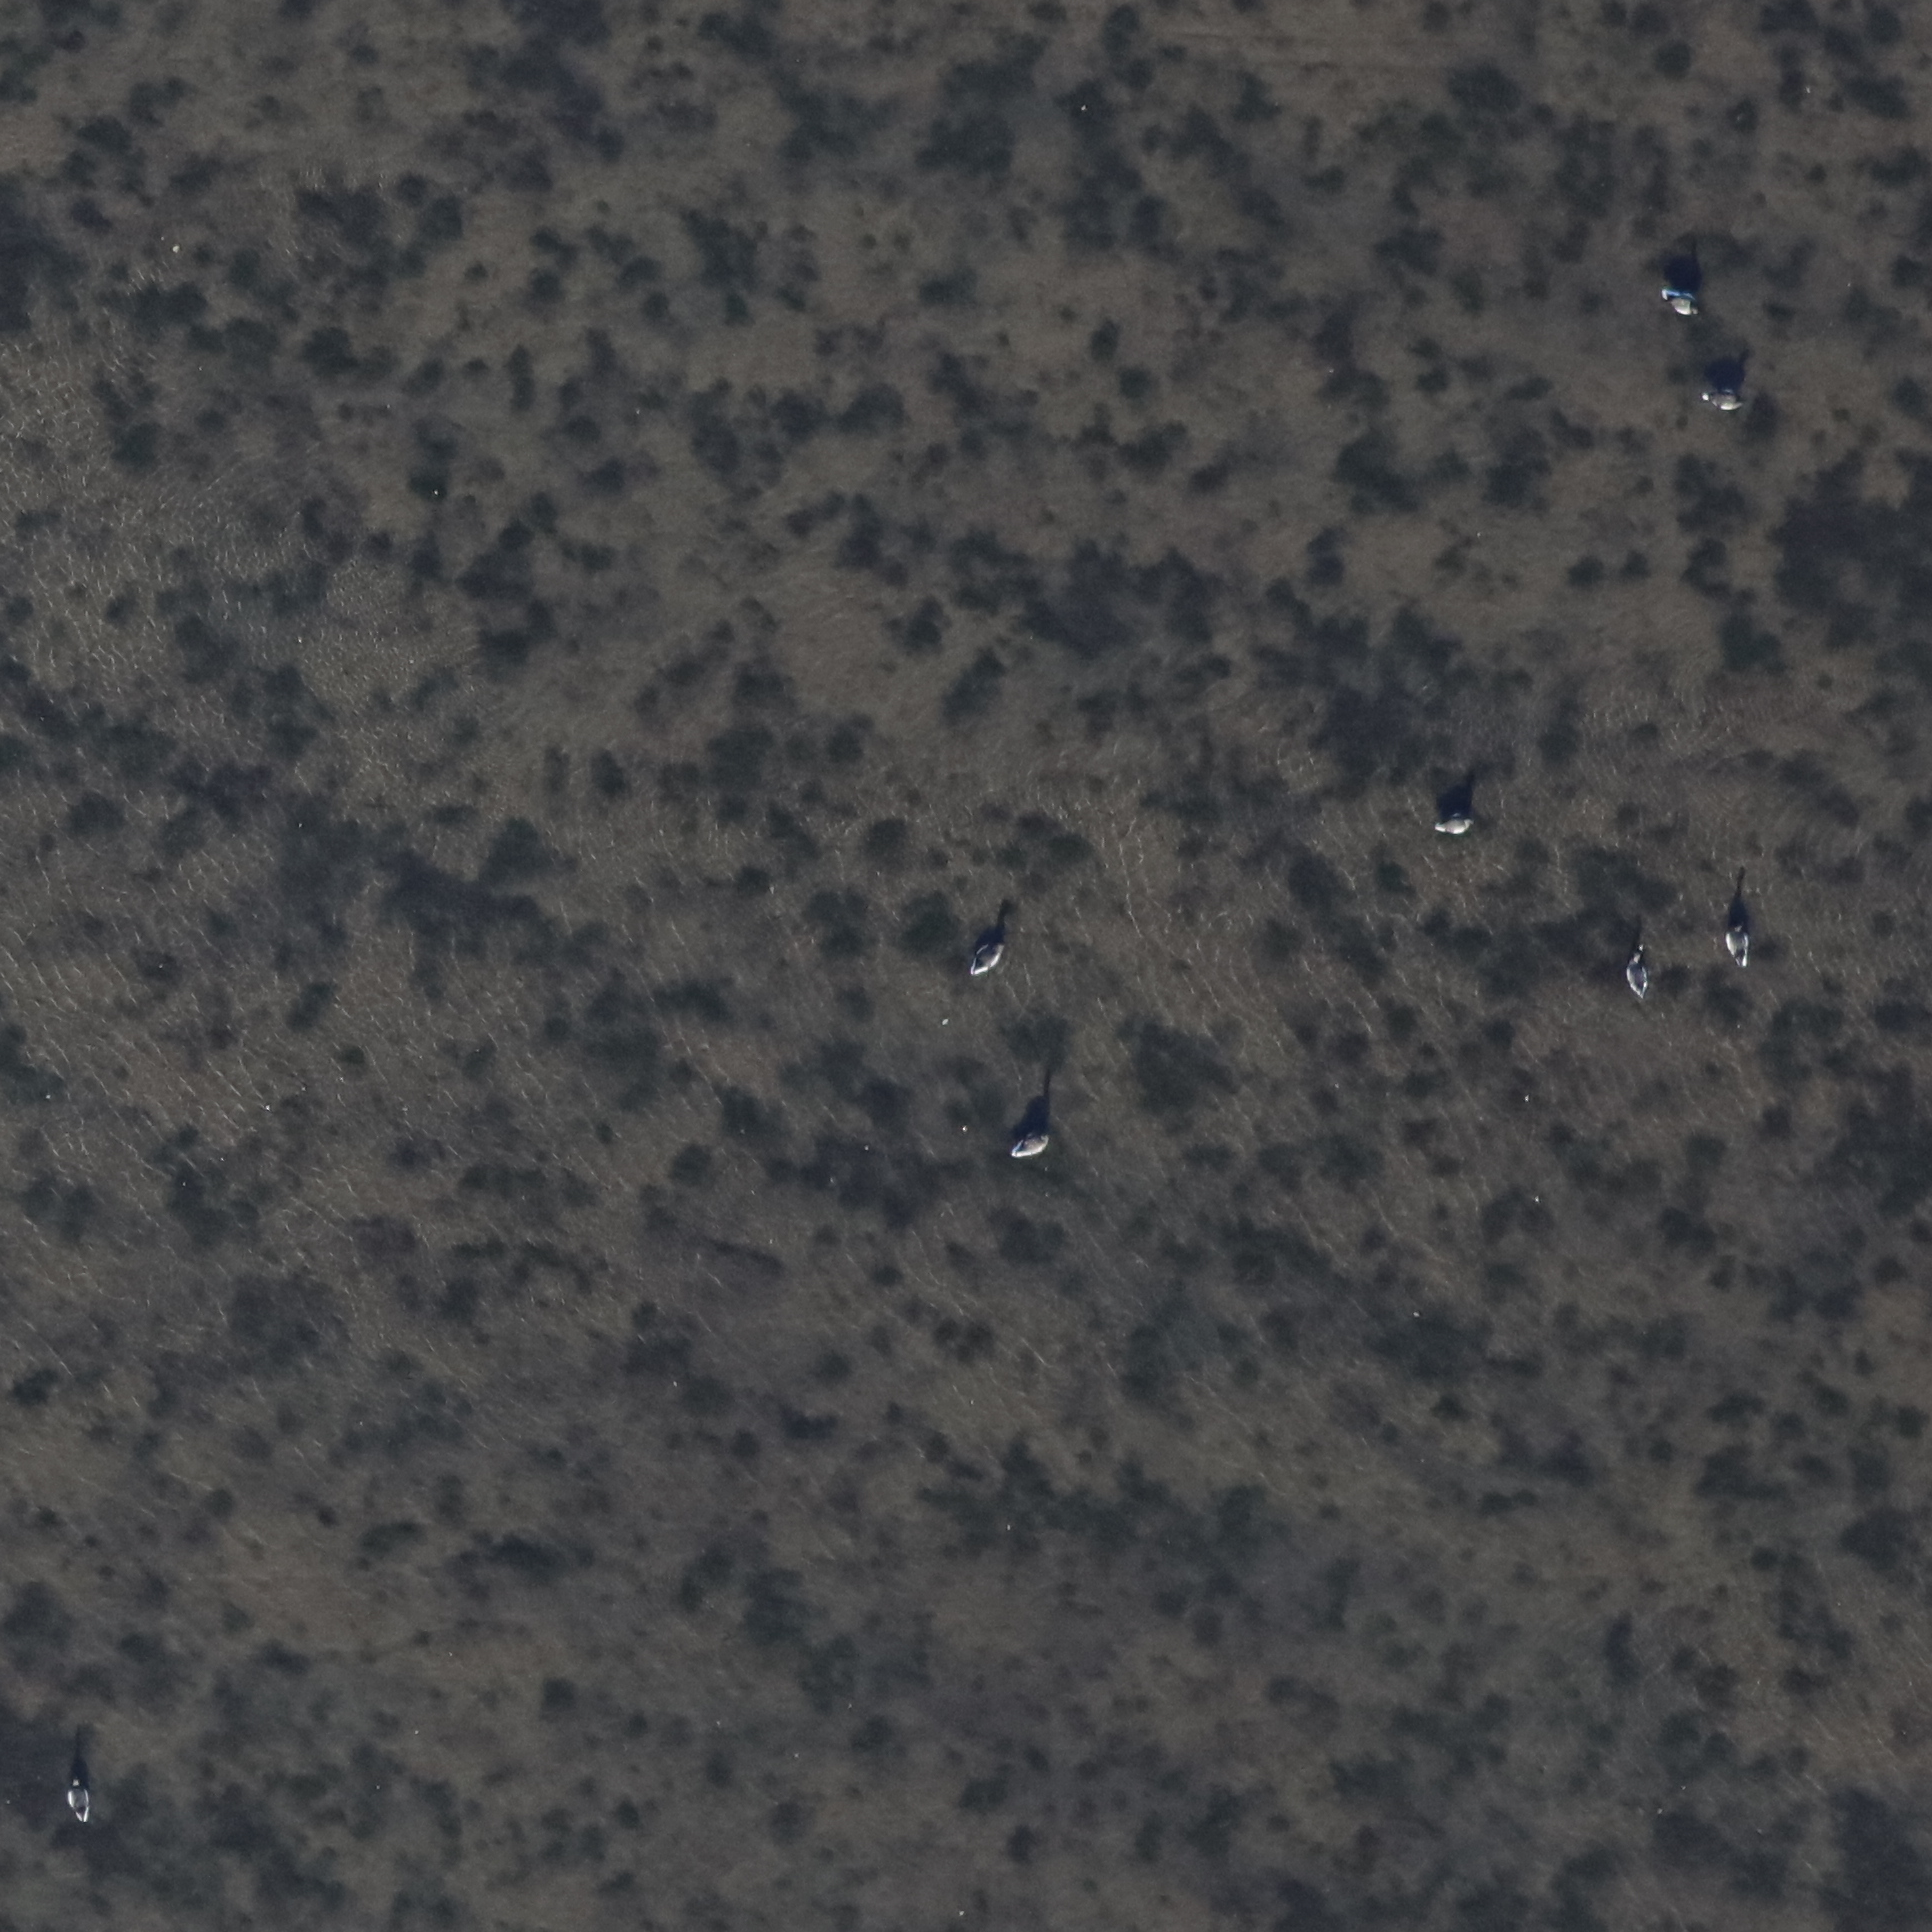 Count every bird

8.